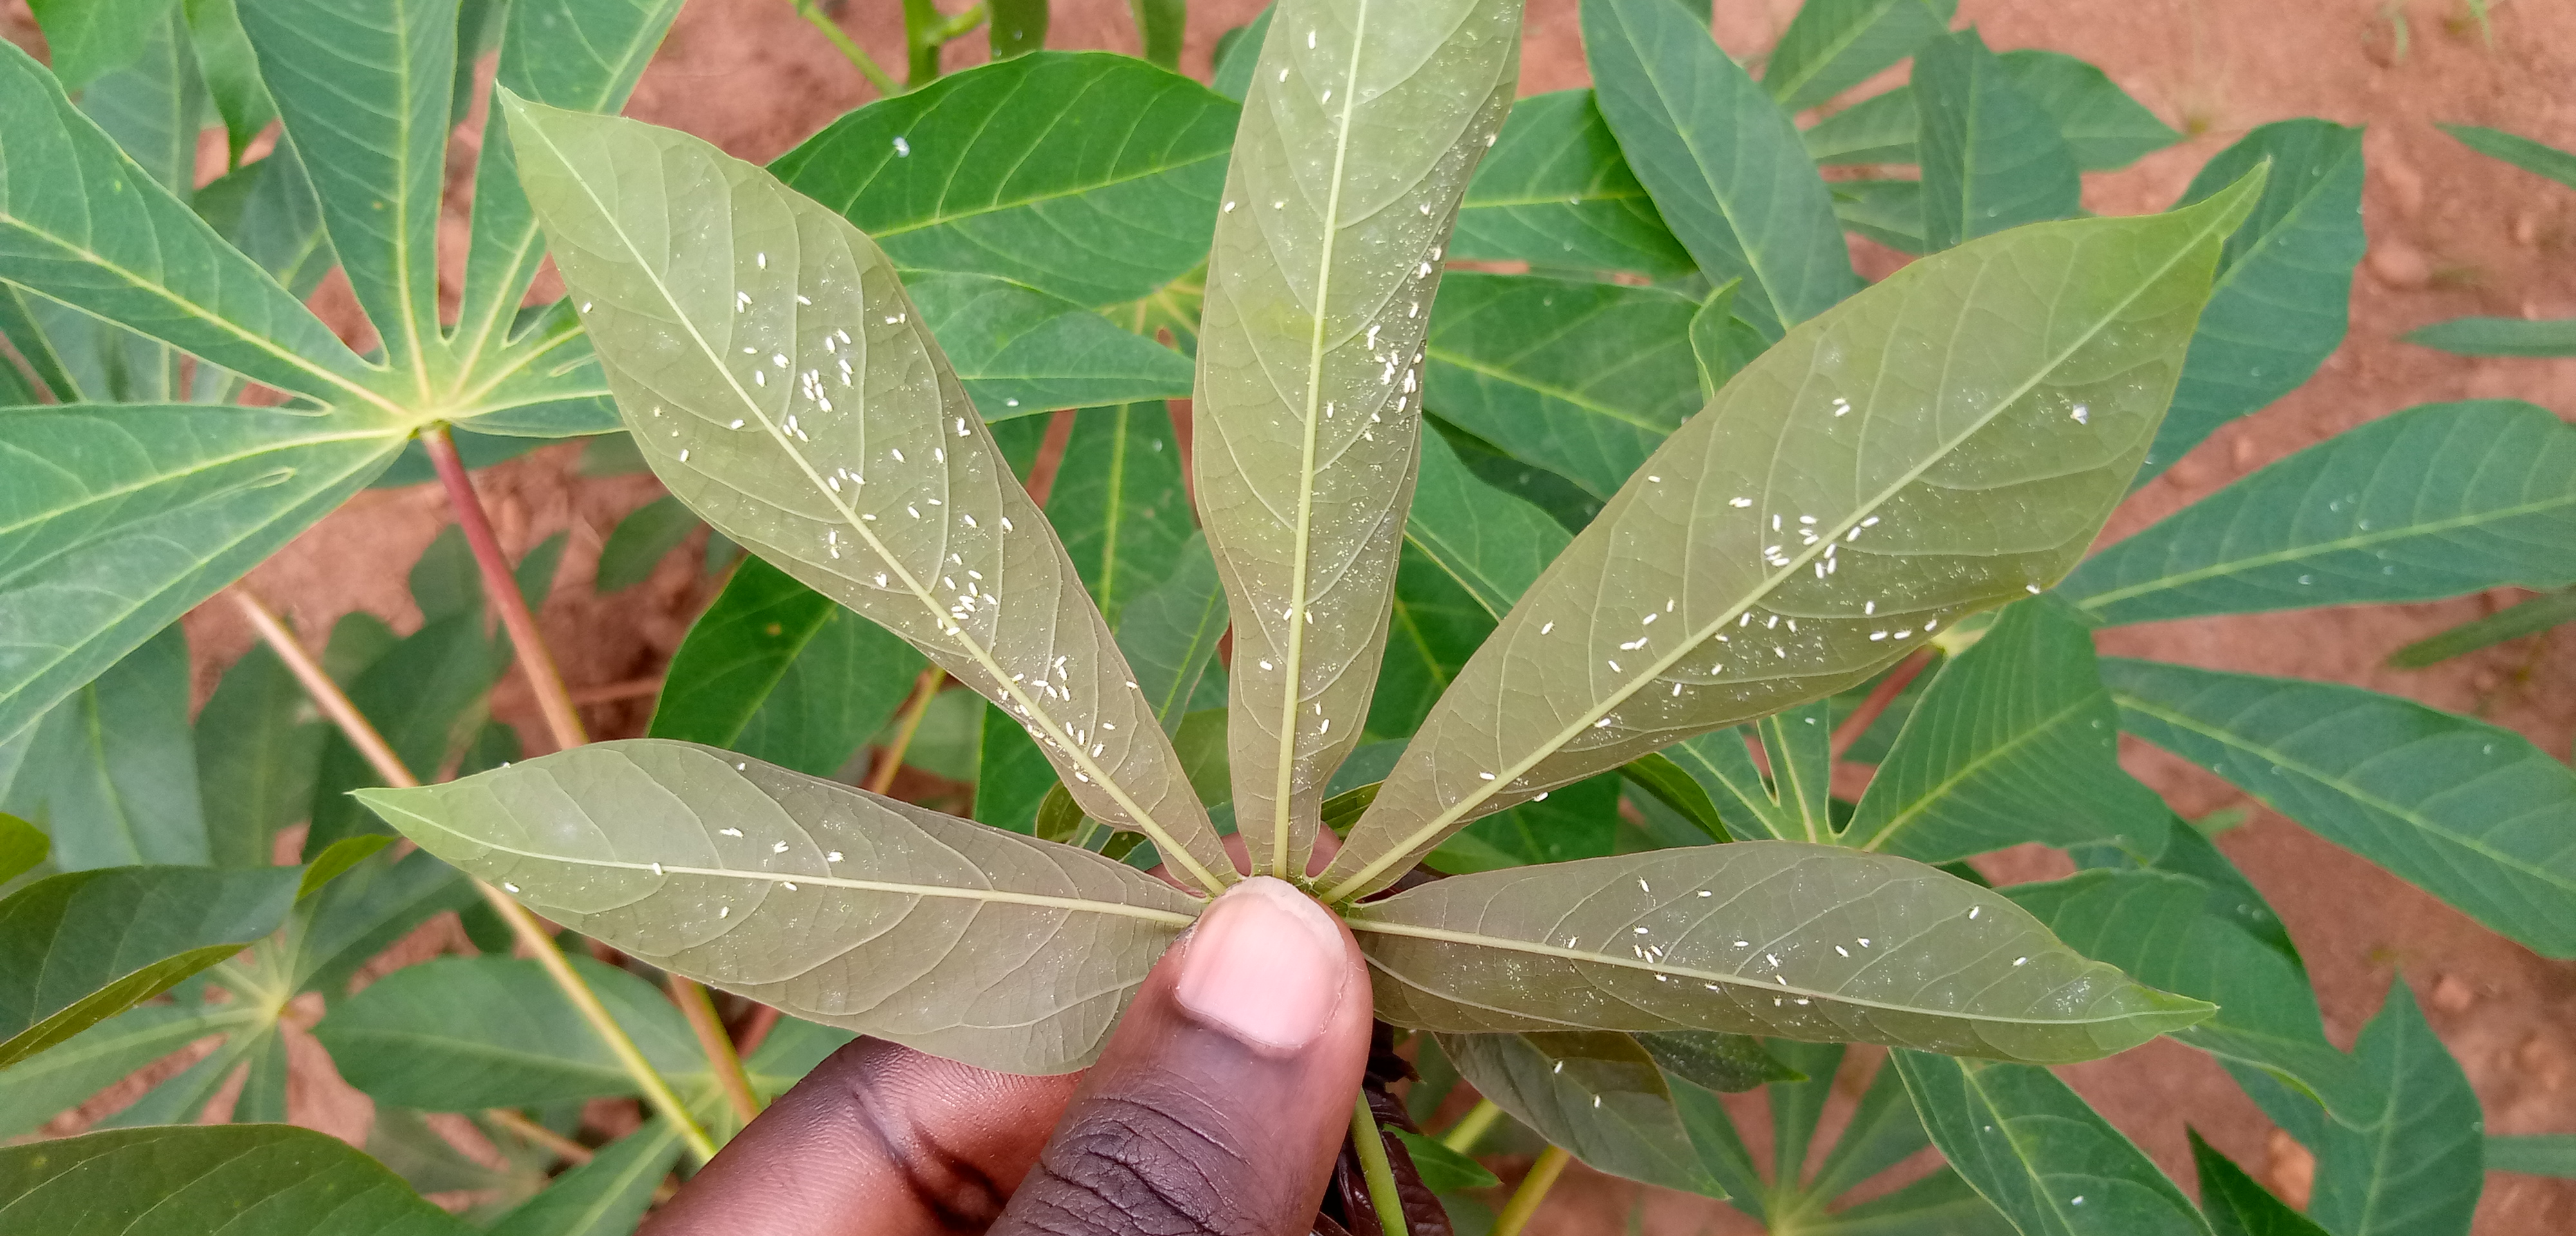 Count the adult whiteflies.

151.